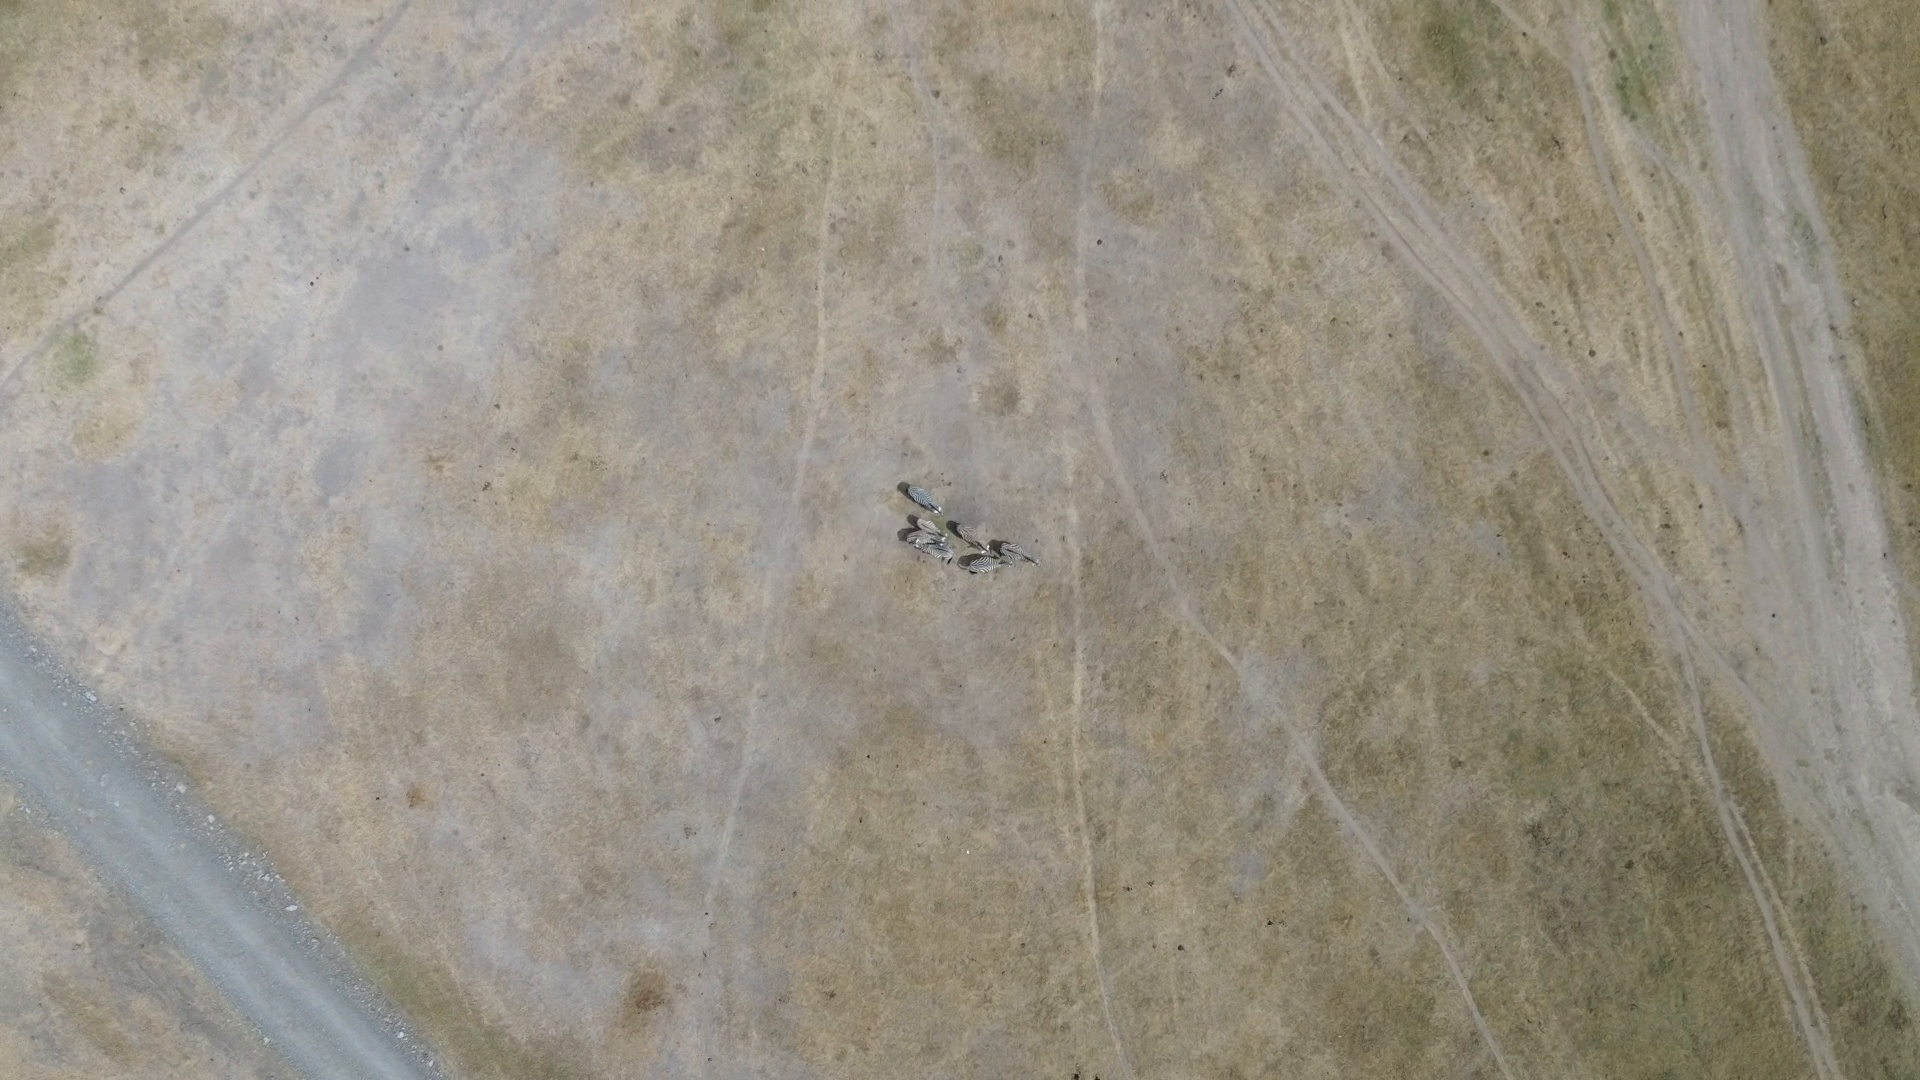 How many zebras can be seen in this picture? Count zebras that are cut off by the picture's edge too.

7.